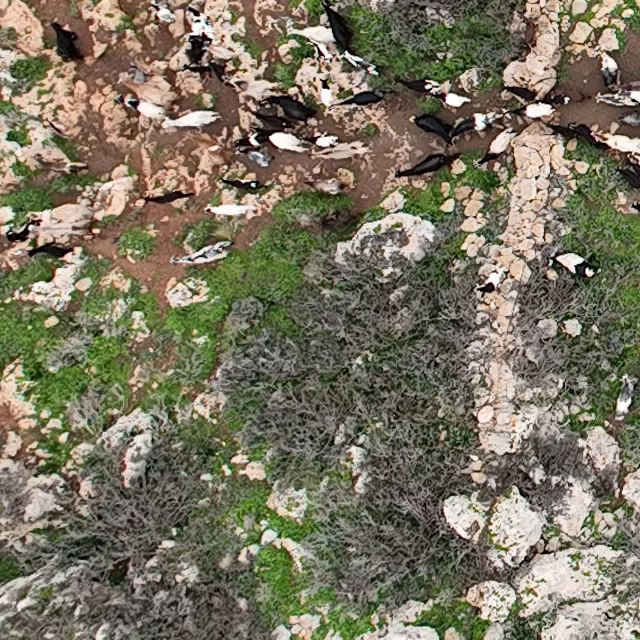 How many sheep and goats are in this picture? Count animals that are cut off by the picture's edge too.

59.